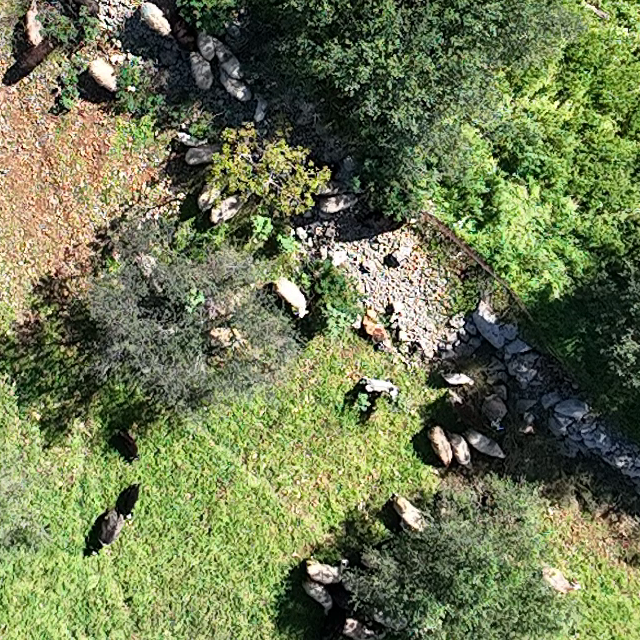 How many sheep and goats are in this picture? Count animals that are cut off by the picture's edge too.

32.